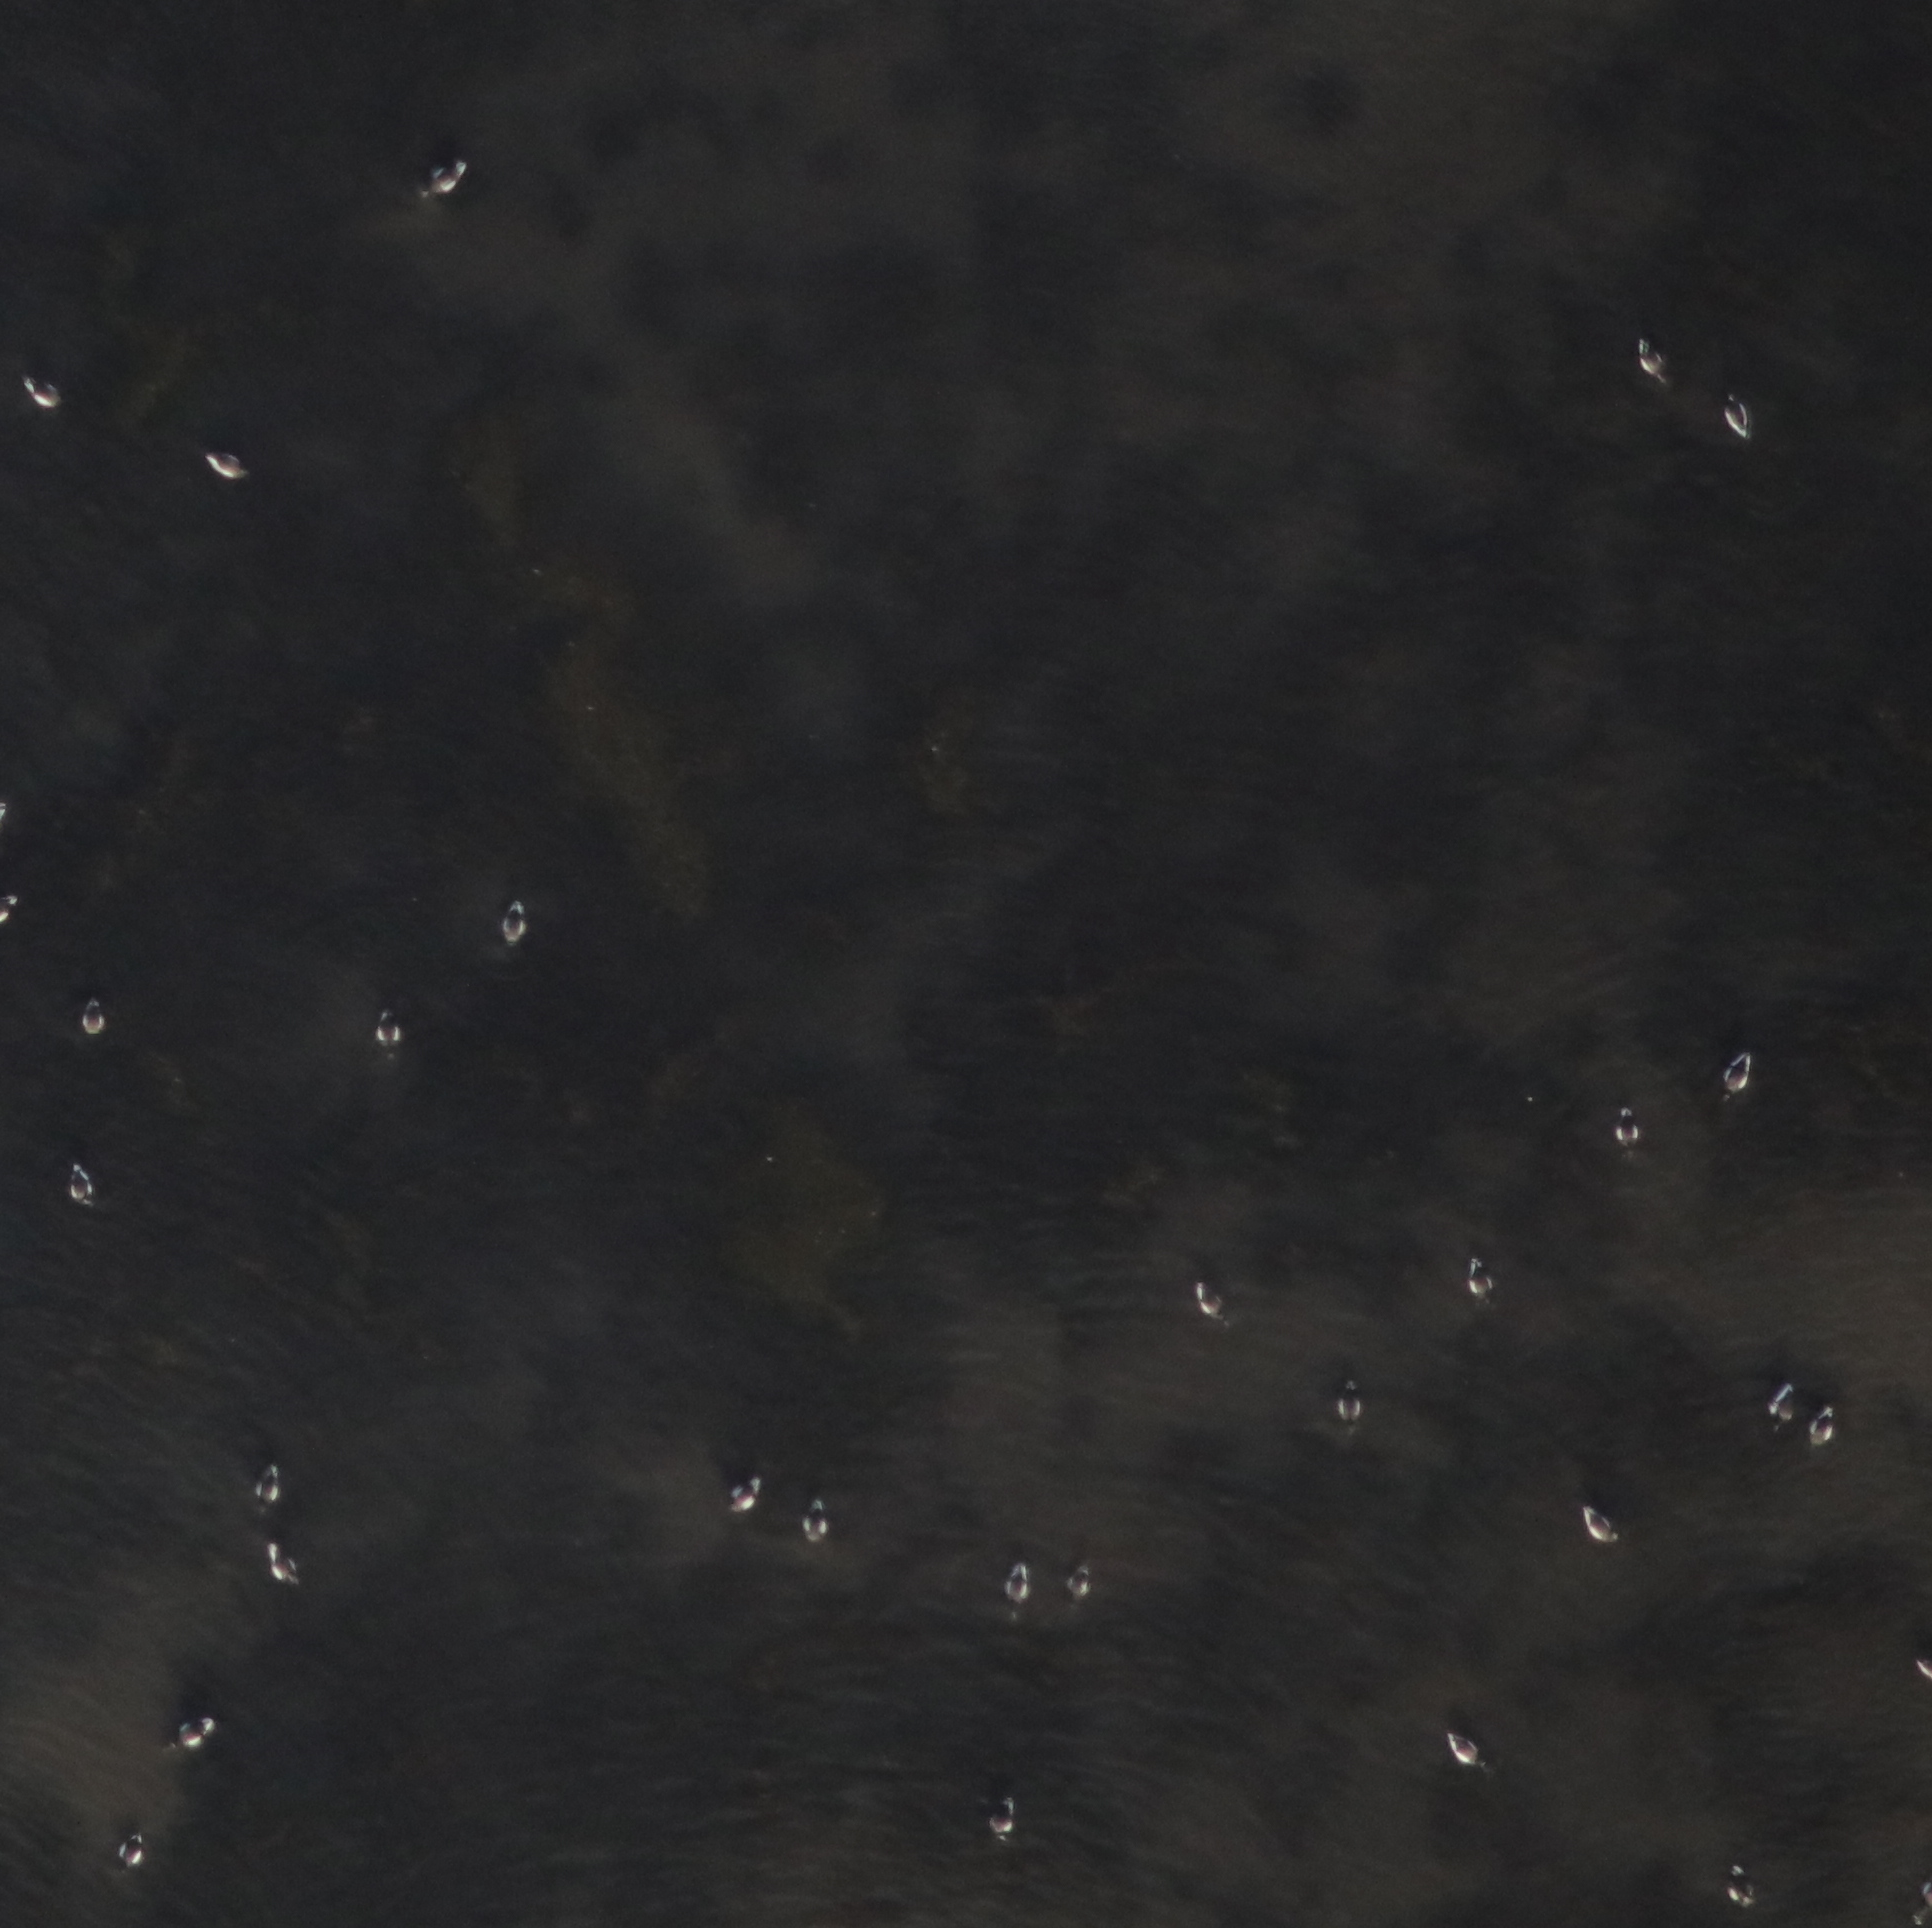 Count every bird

28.